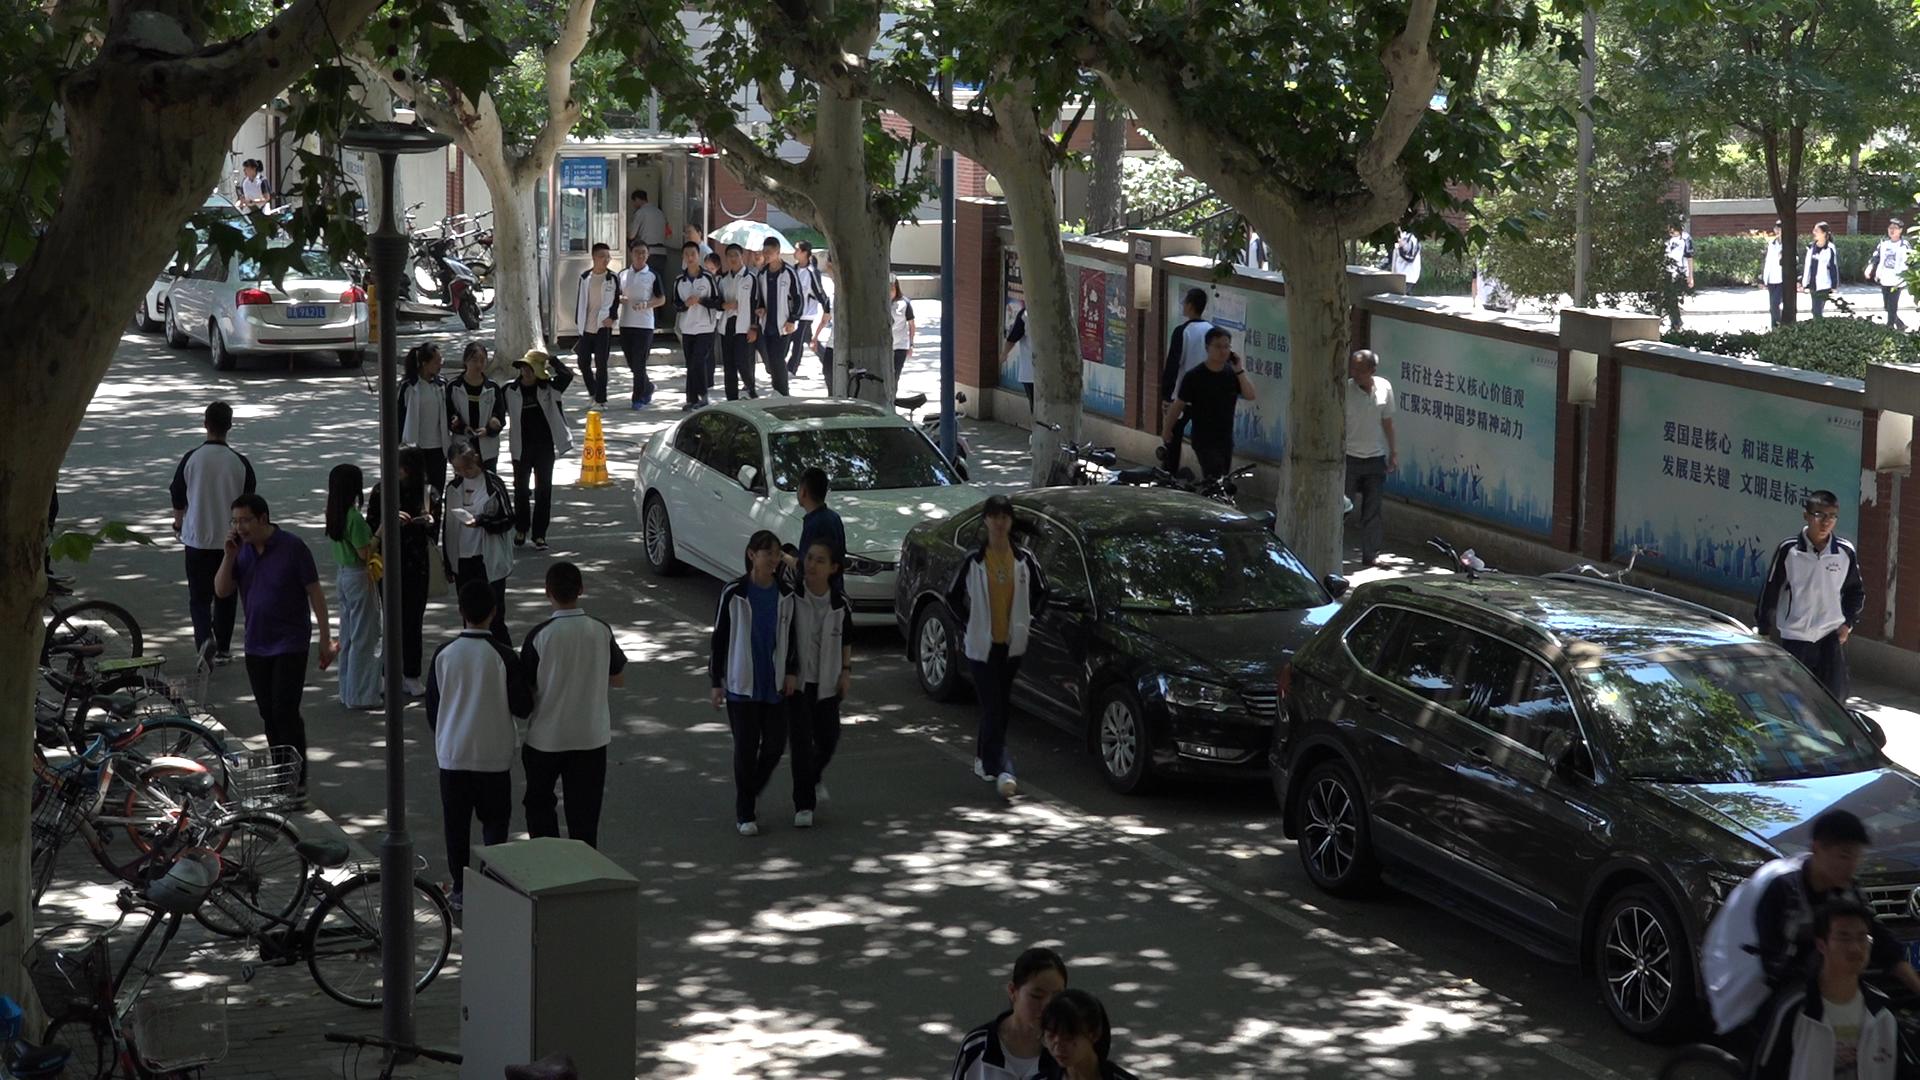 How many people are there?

40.